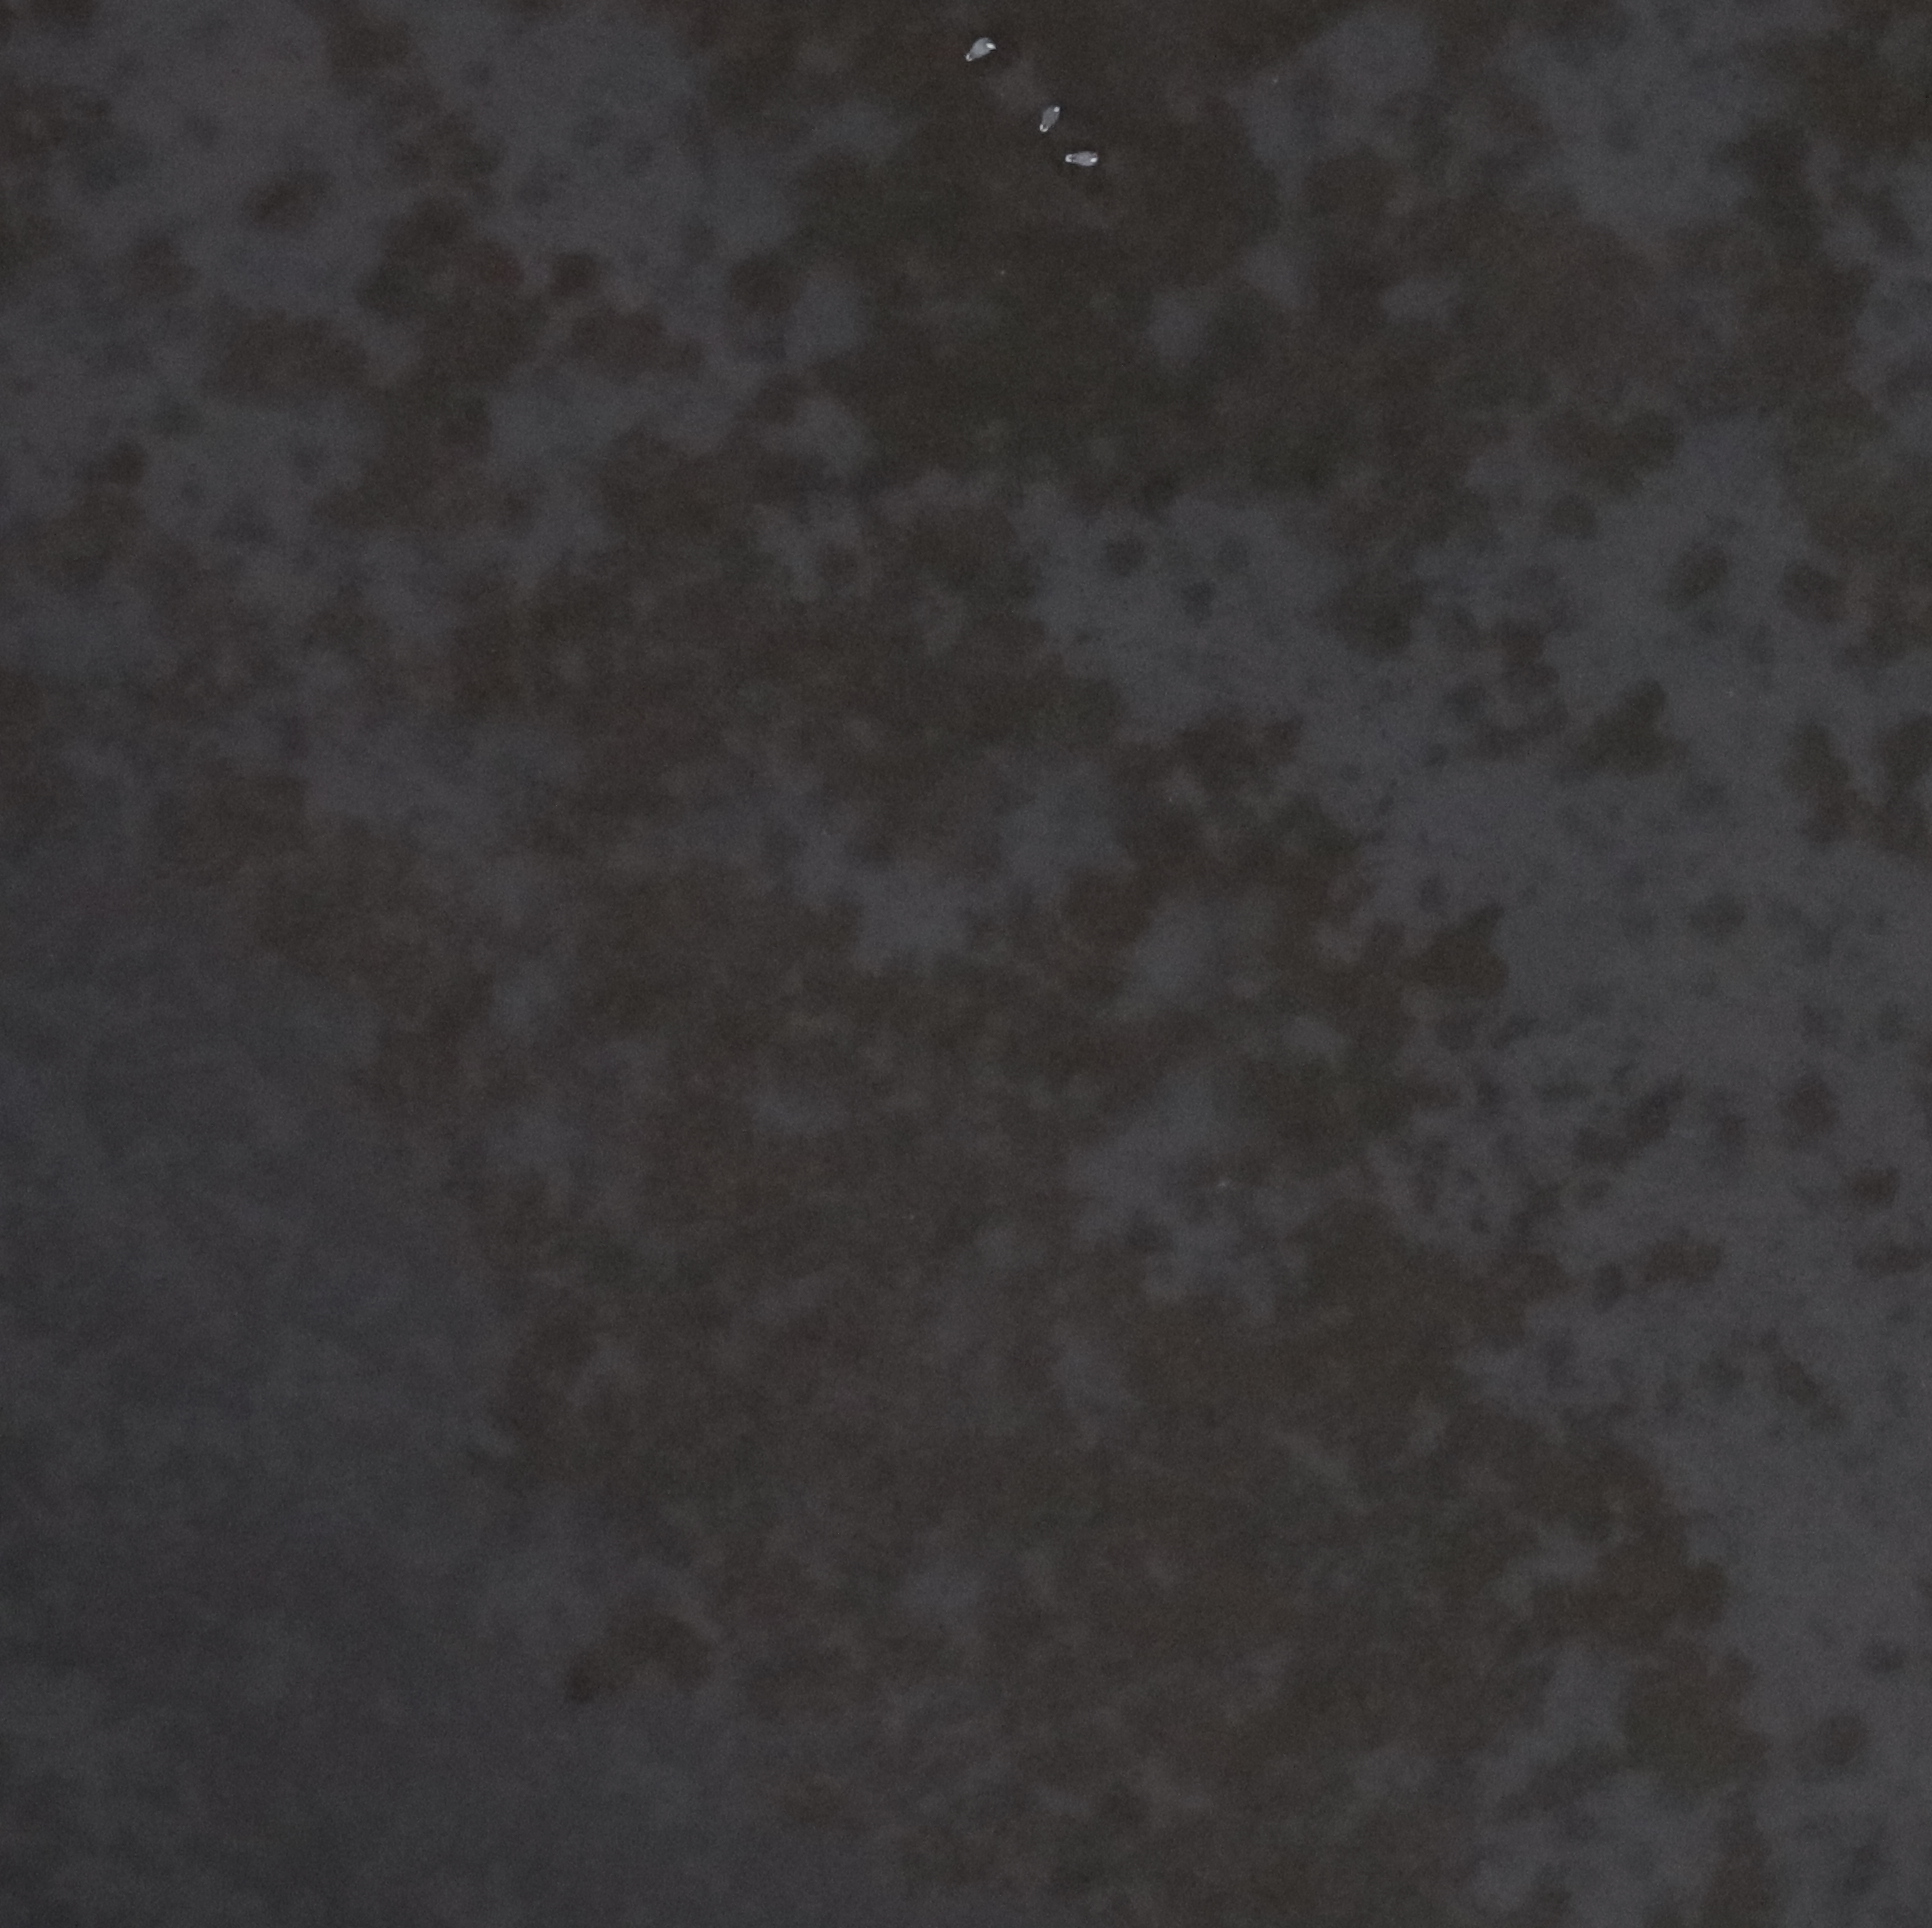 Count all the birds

3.